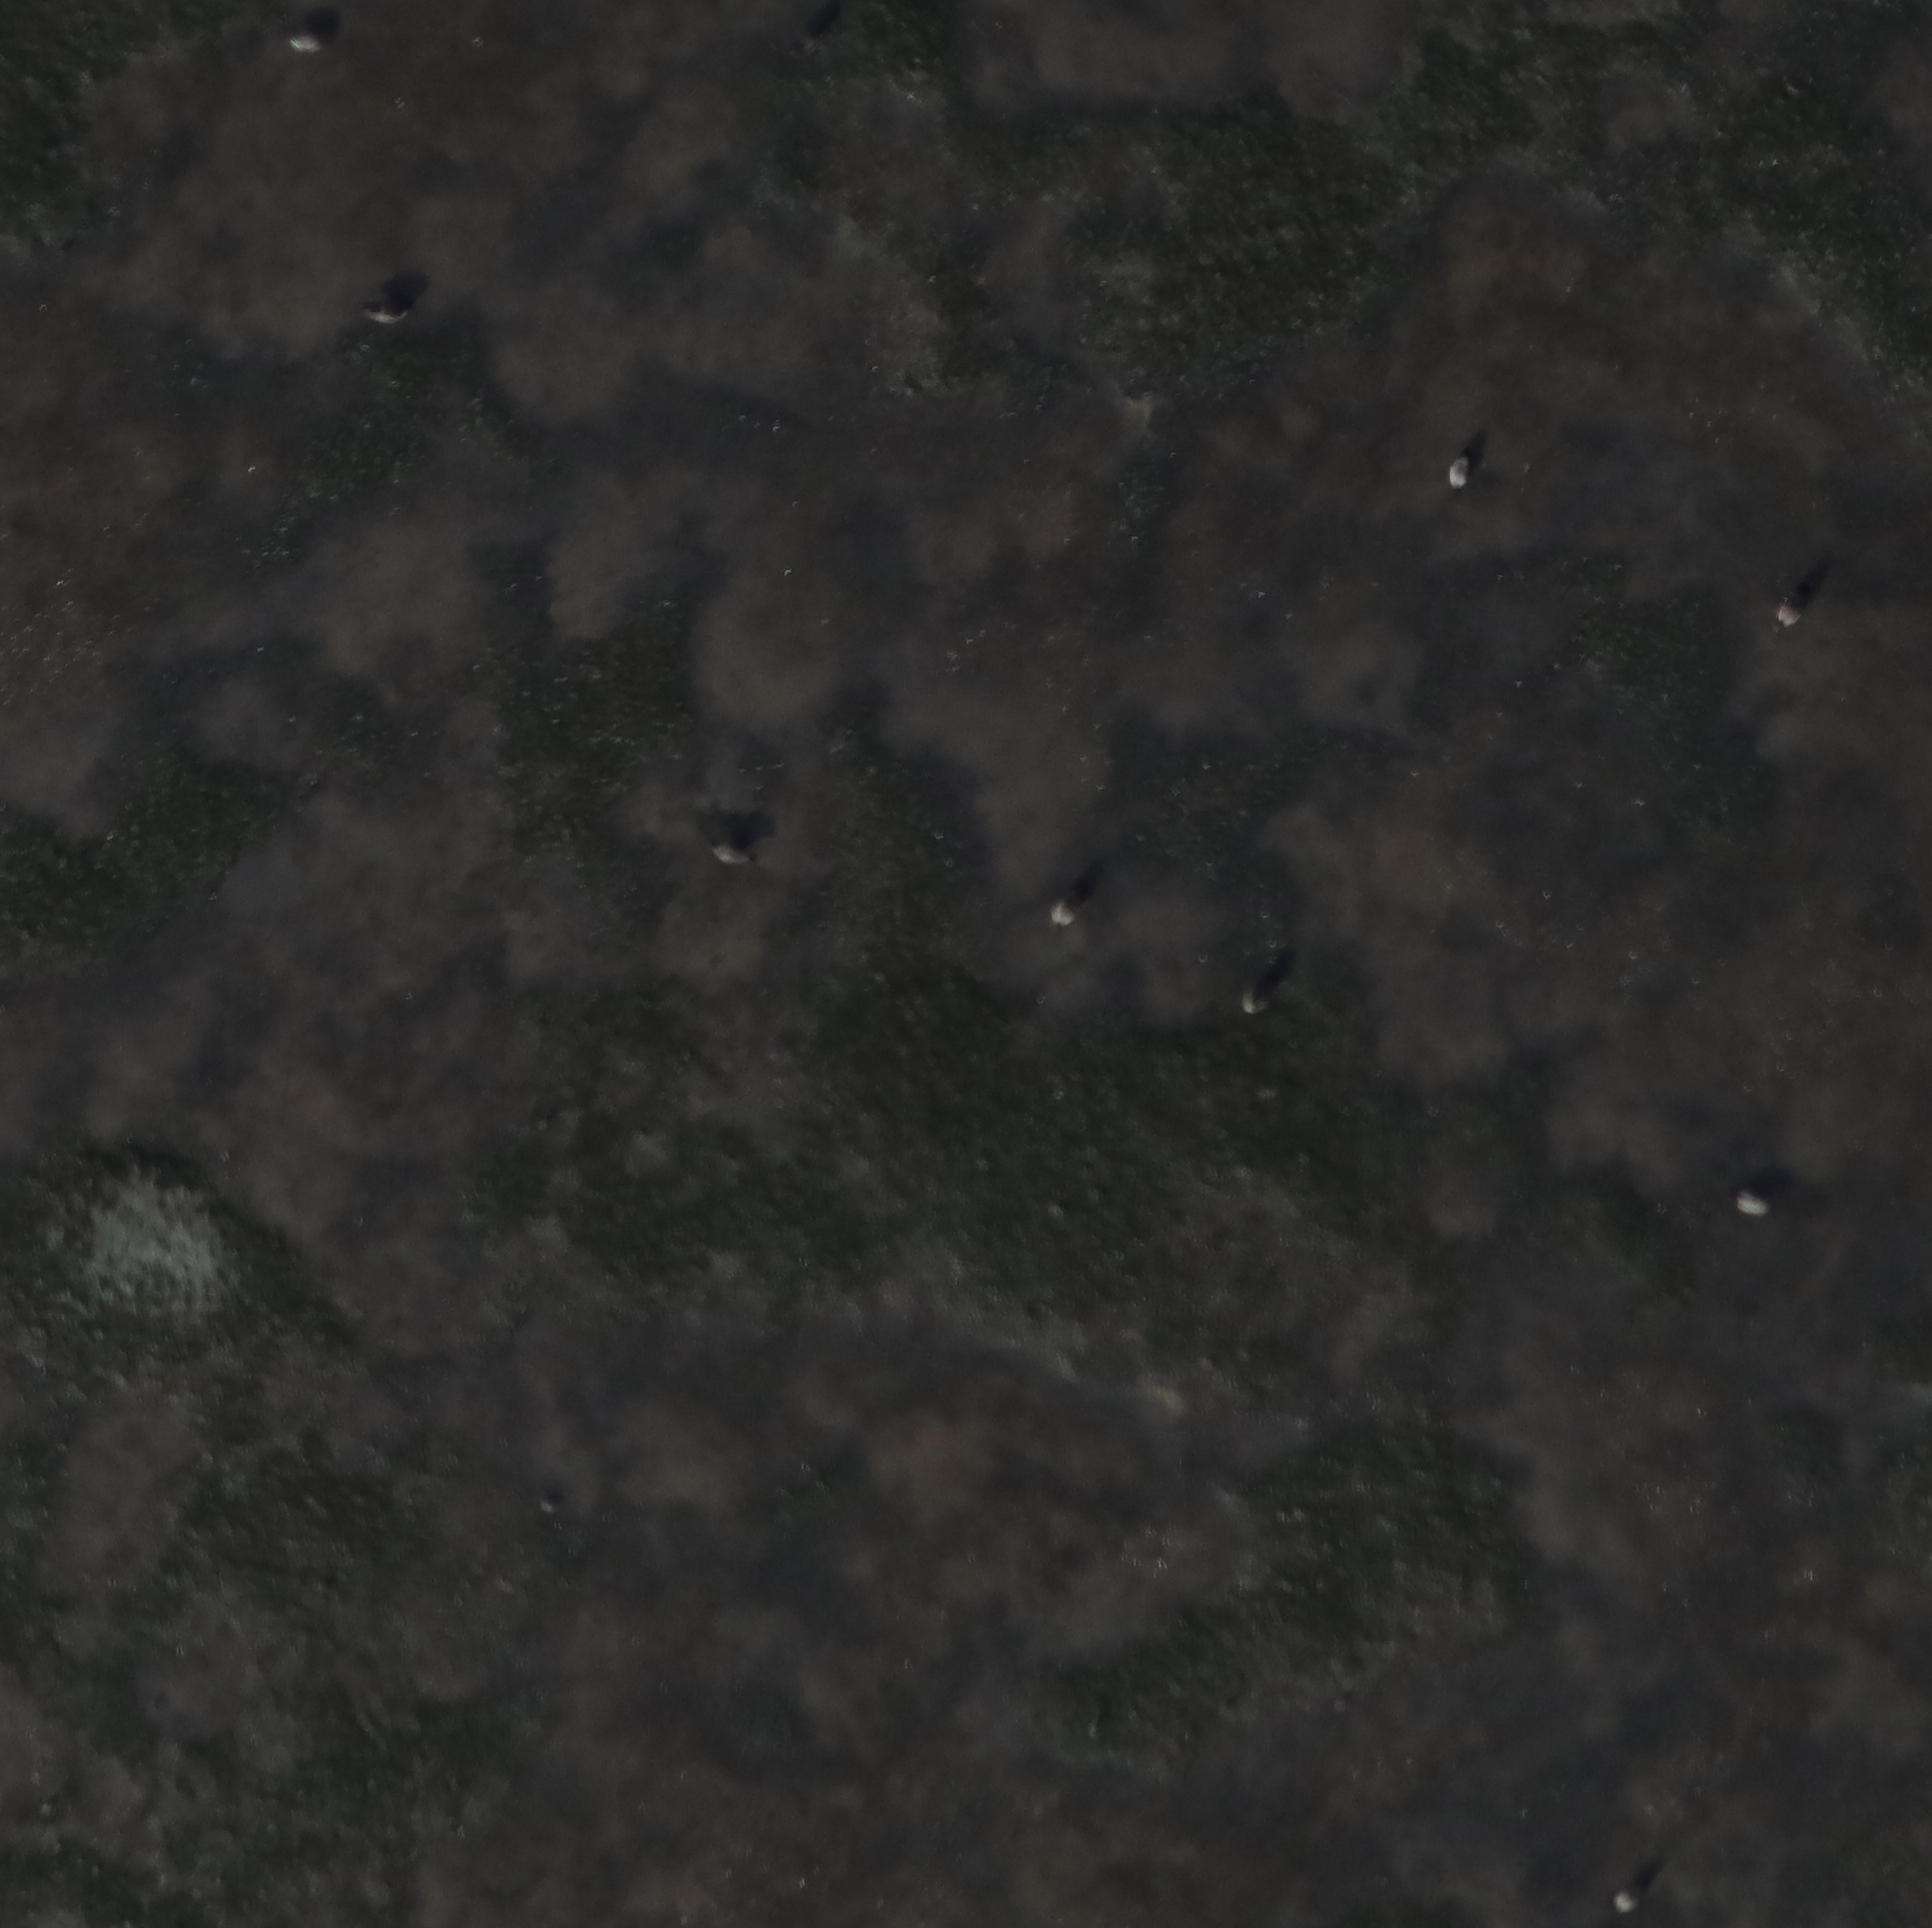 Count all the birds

10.